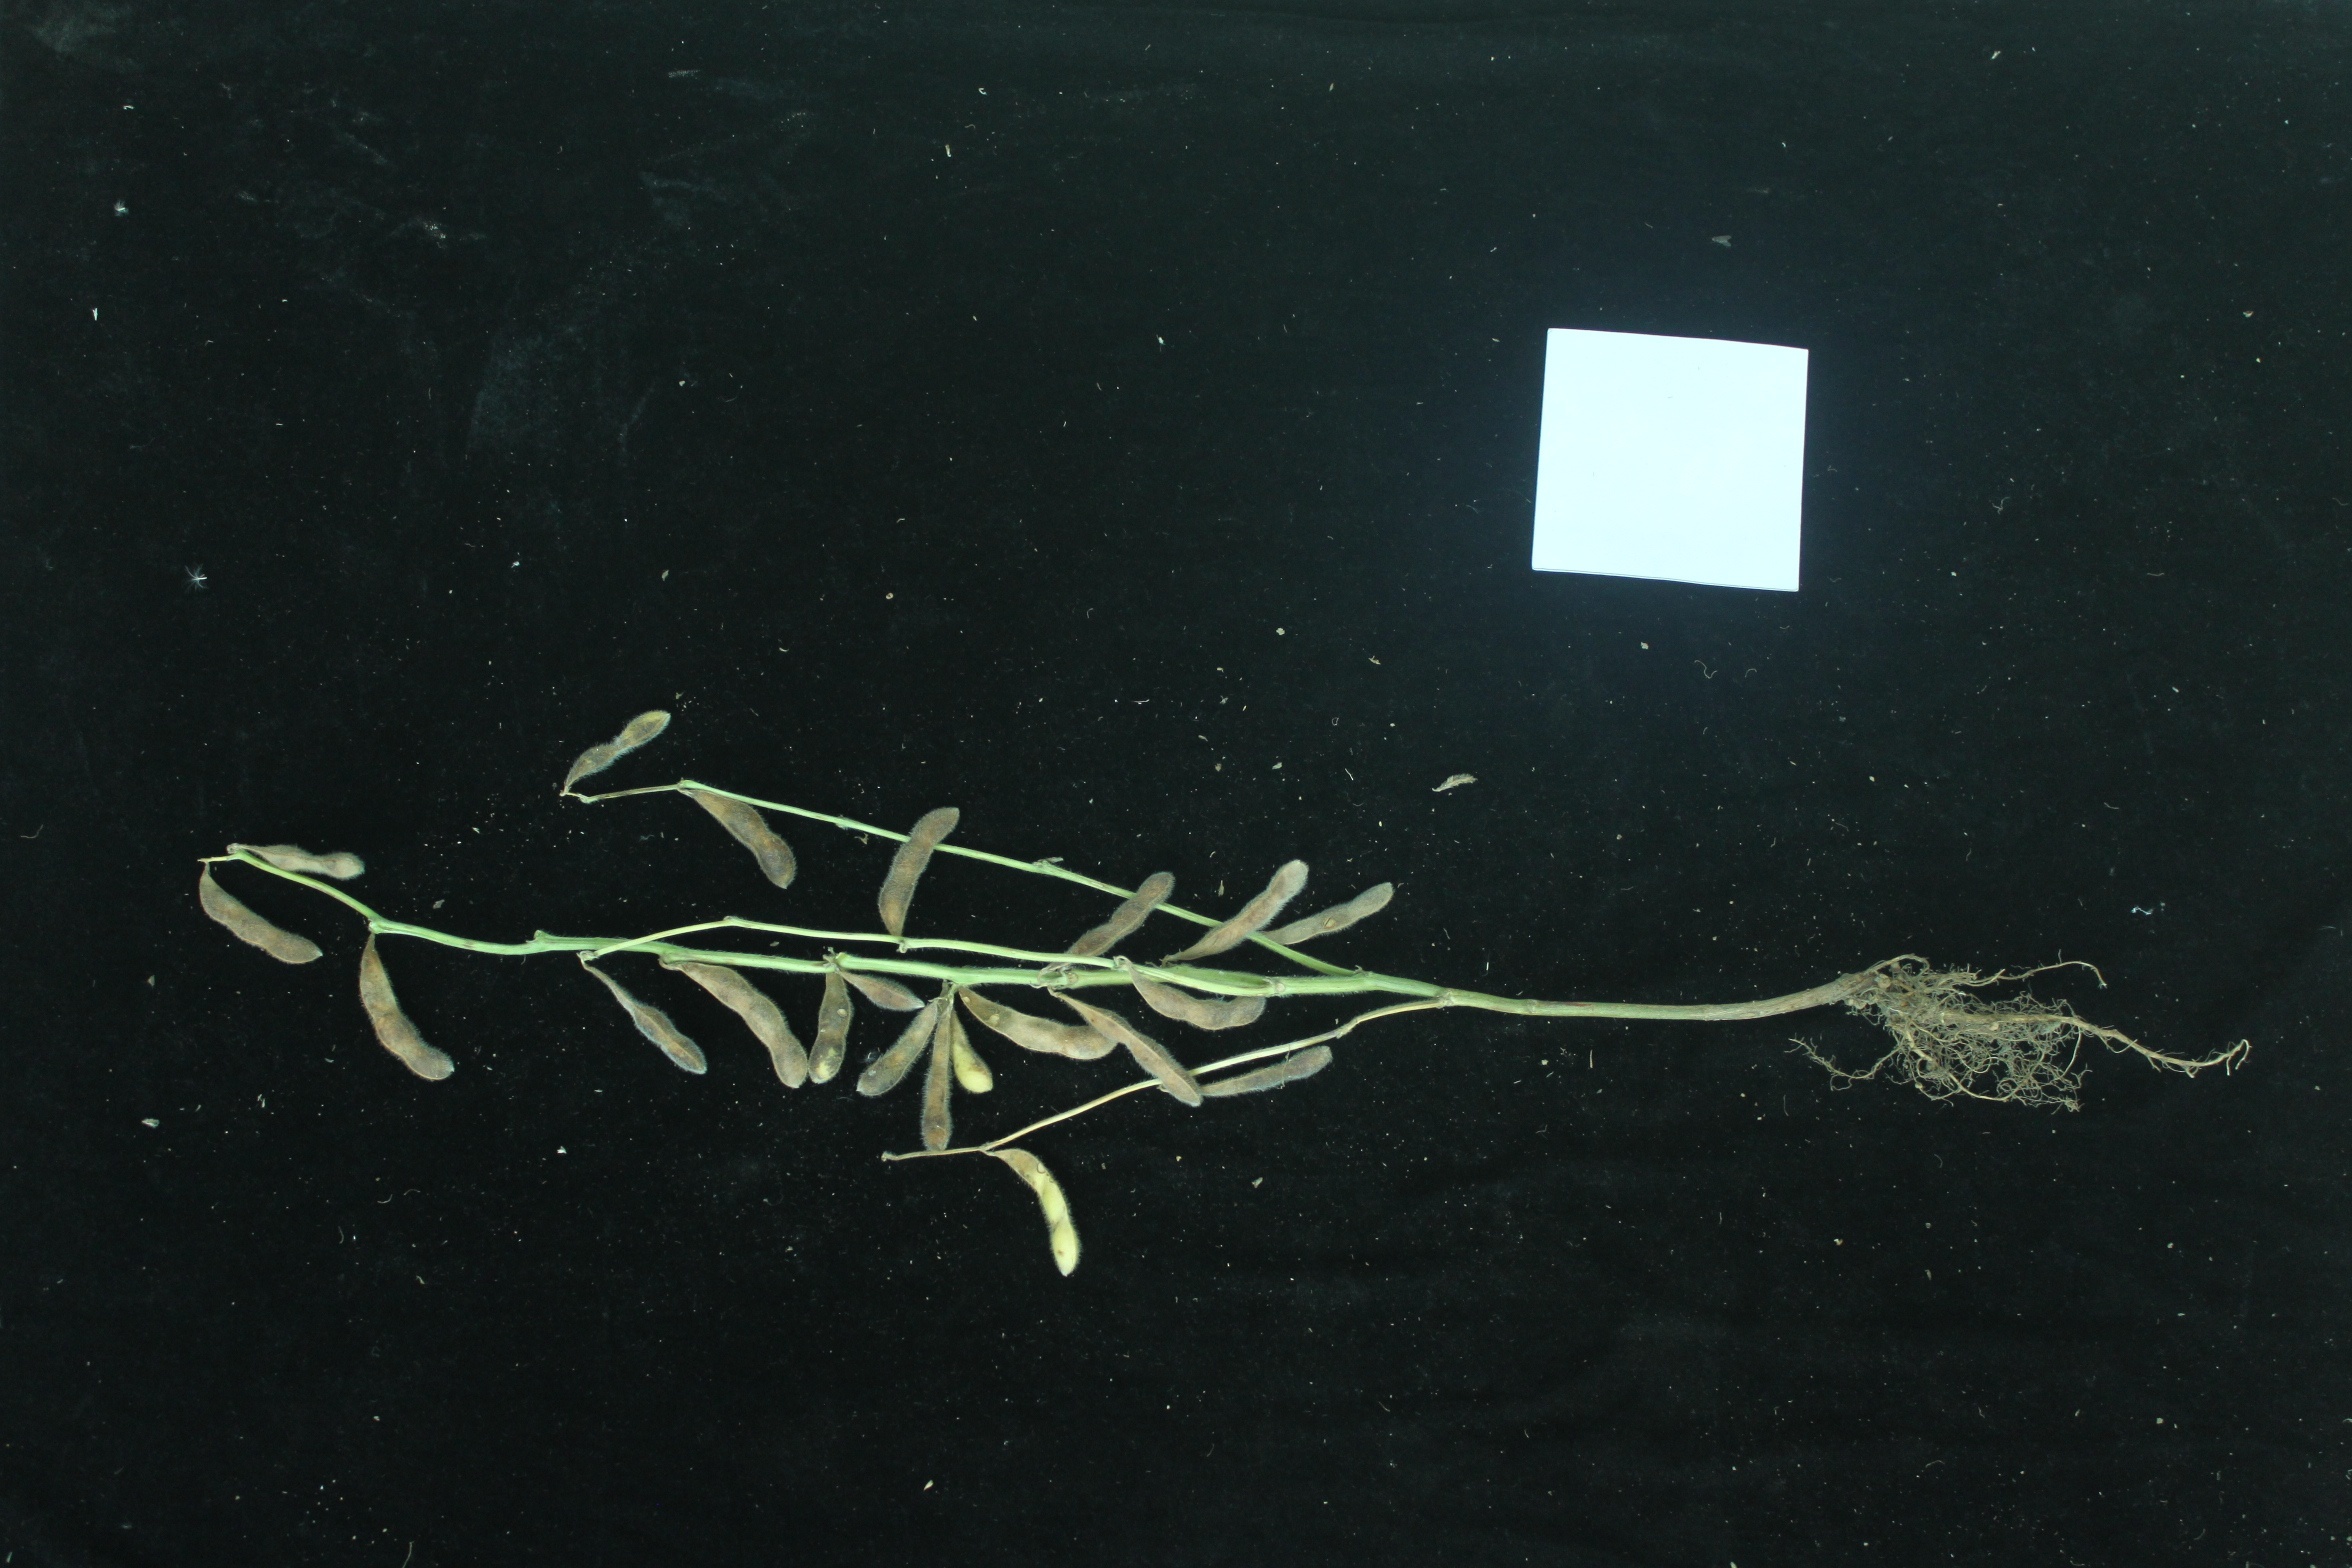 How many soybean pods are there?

21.